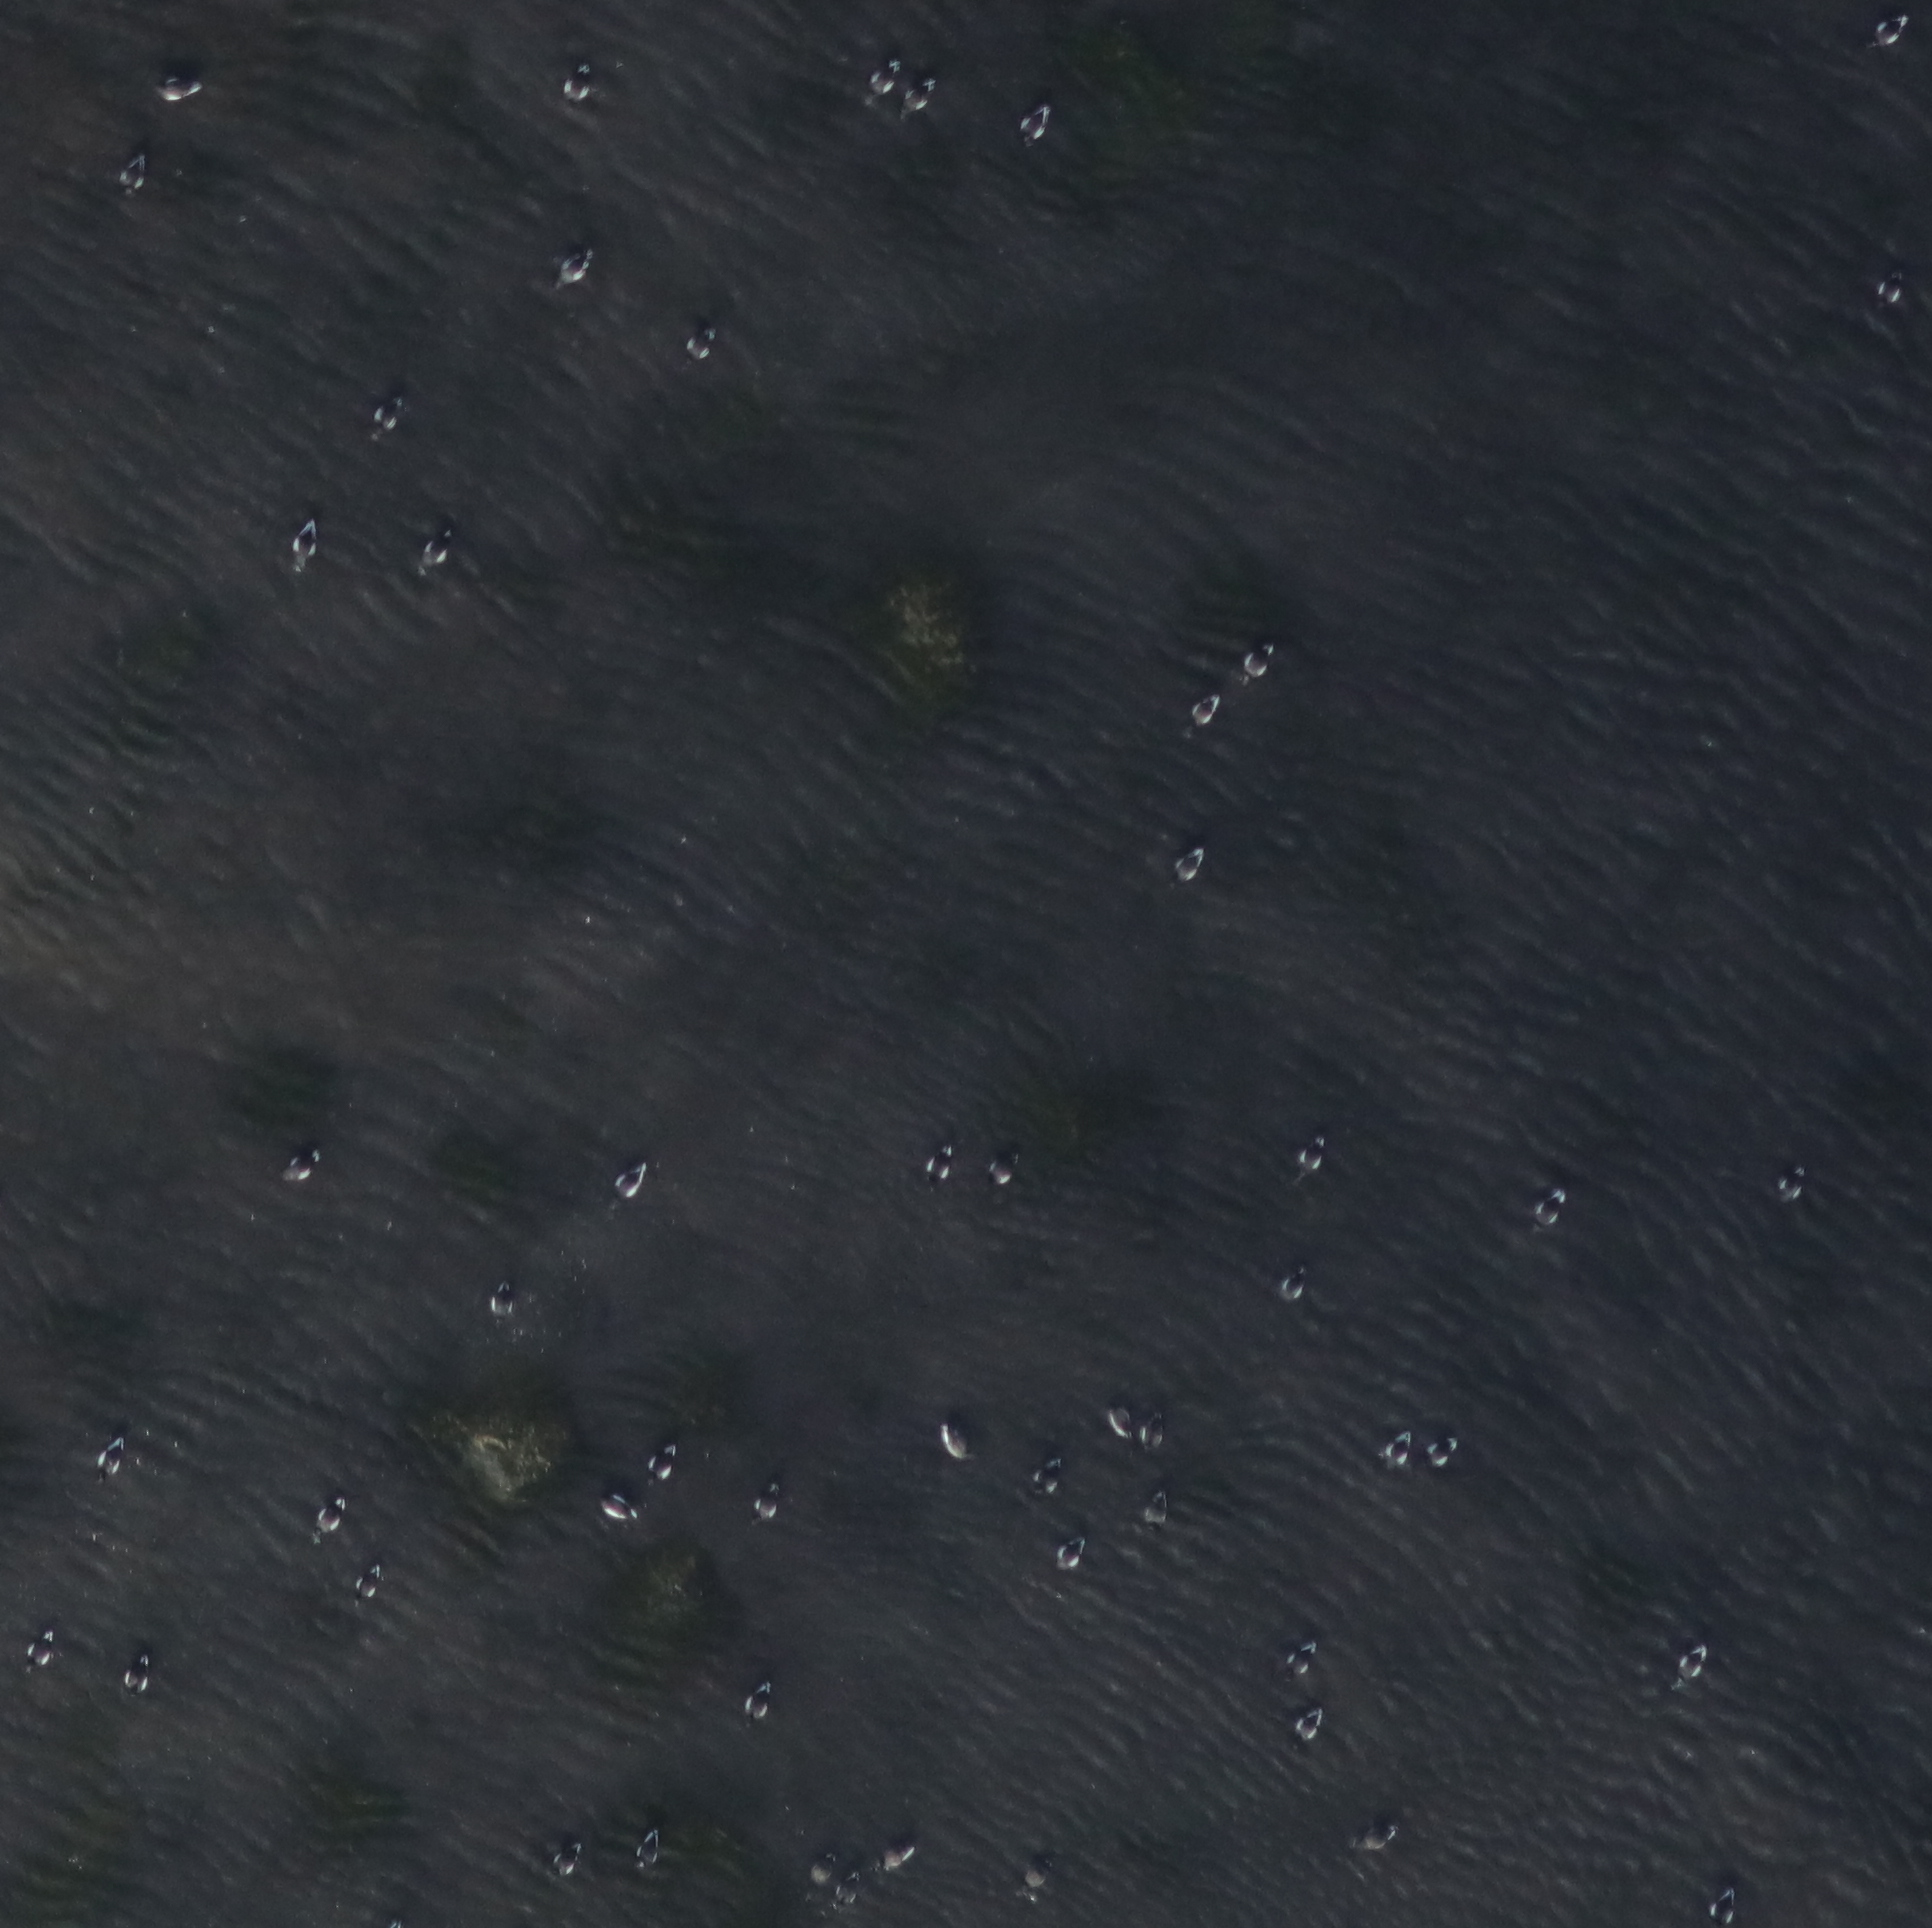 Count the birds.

53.